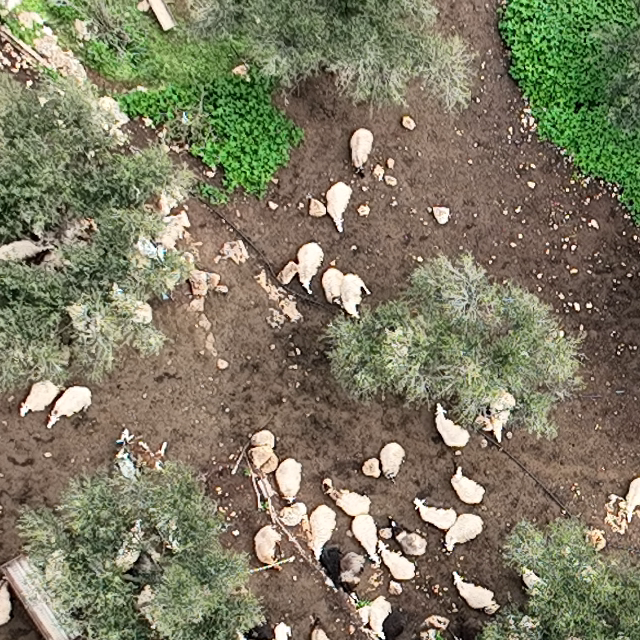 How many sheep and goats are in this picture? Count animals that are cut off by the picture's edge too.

41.